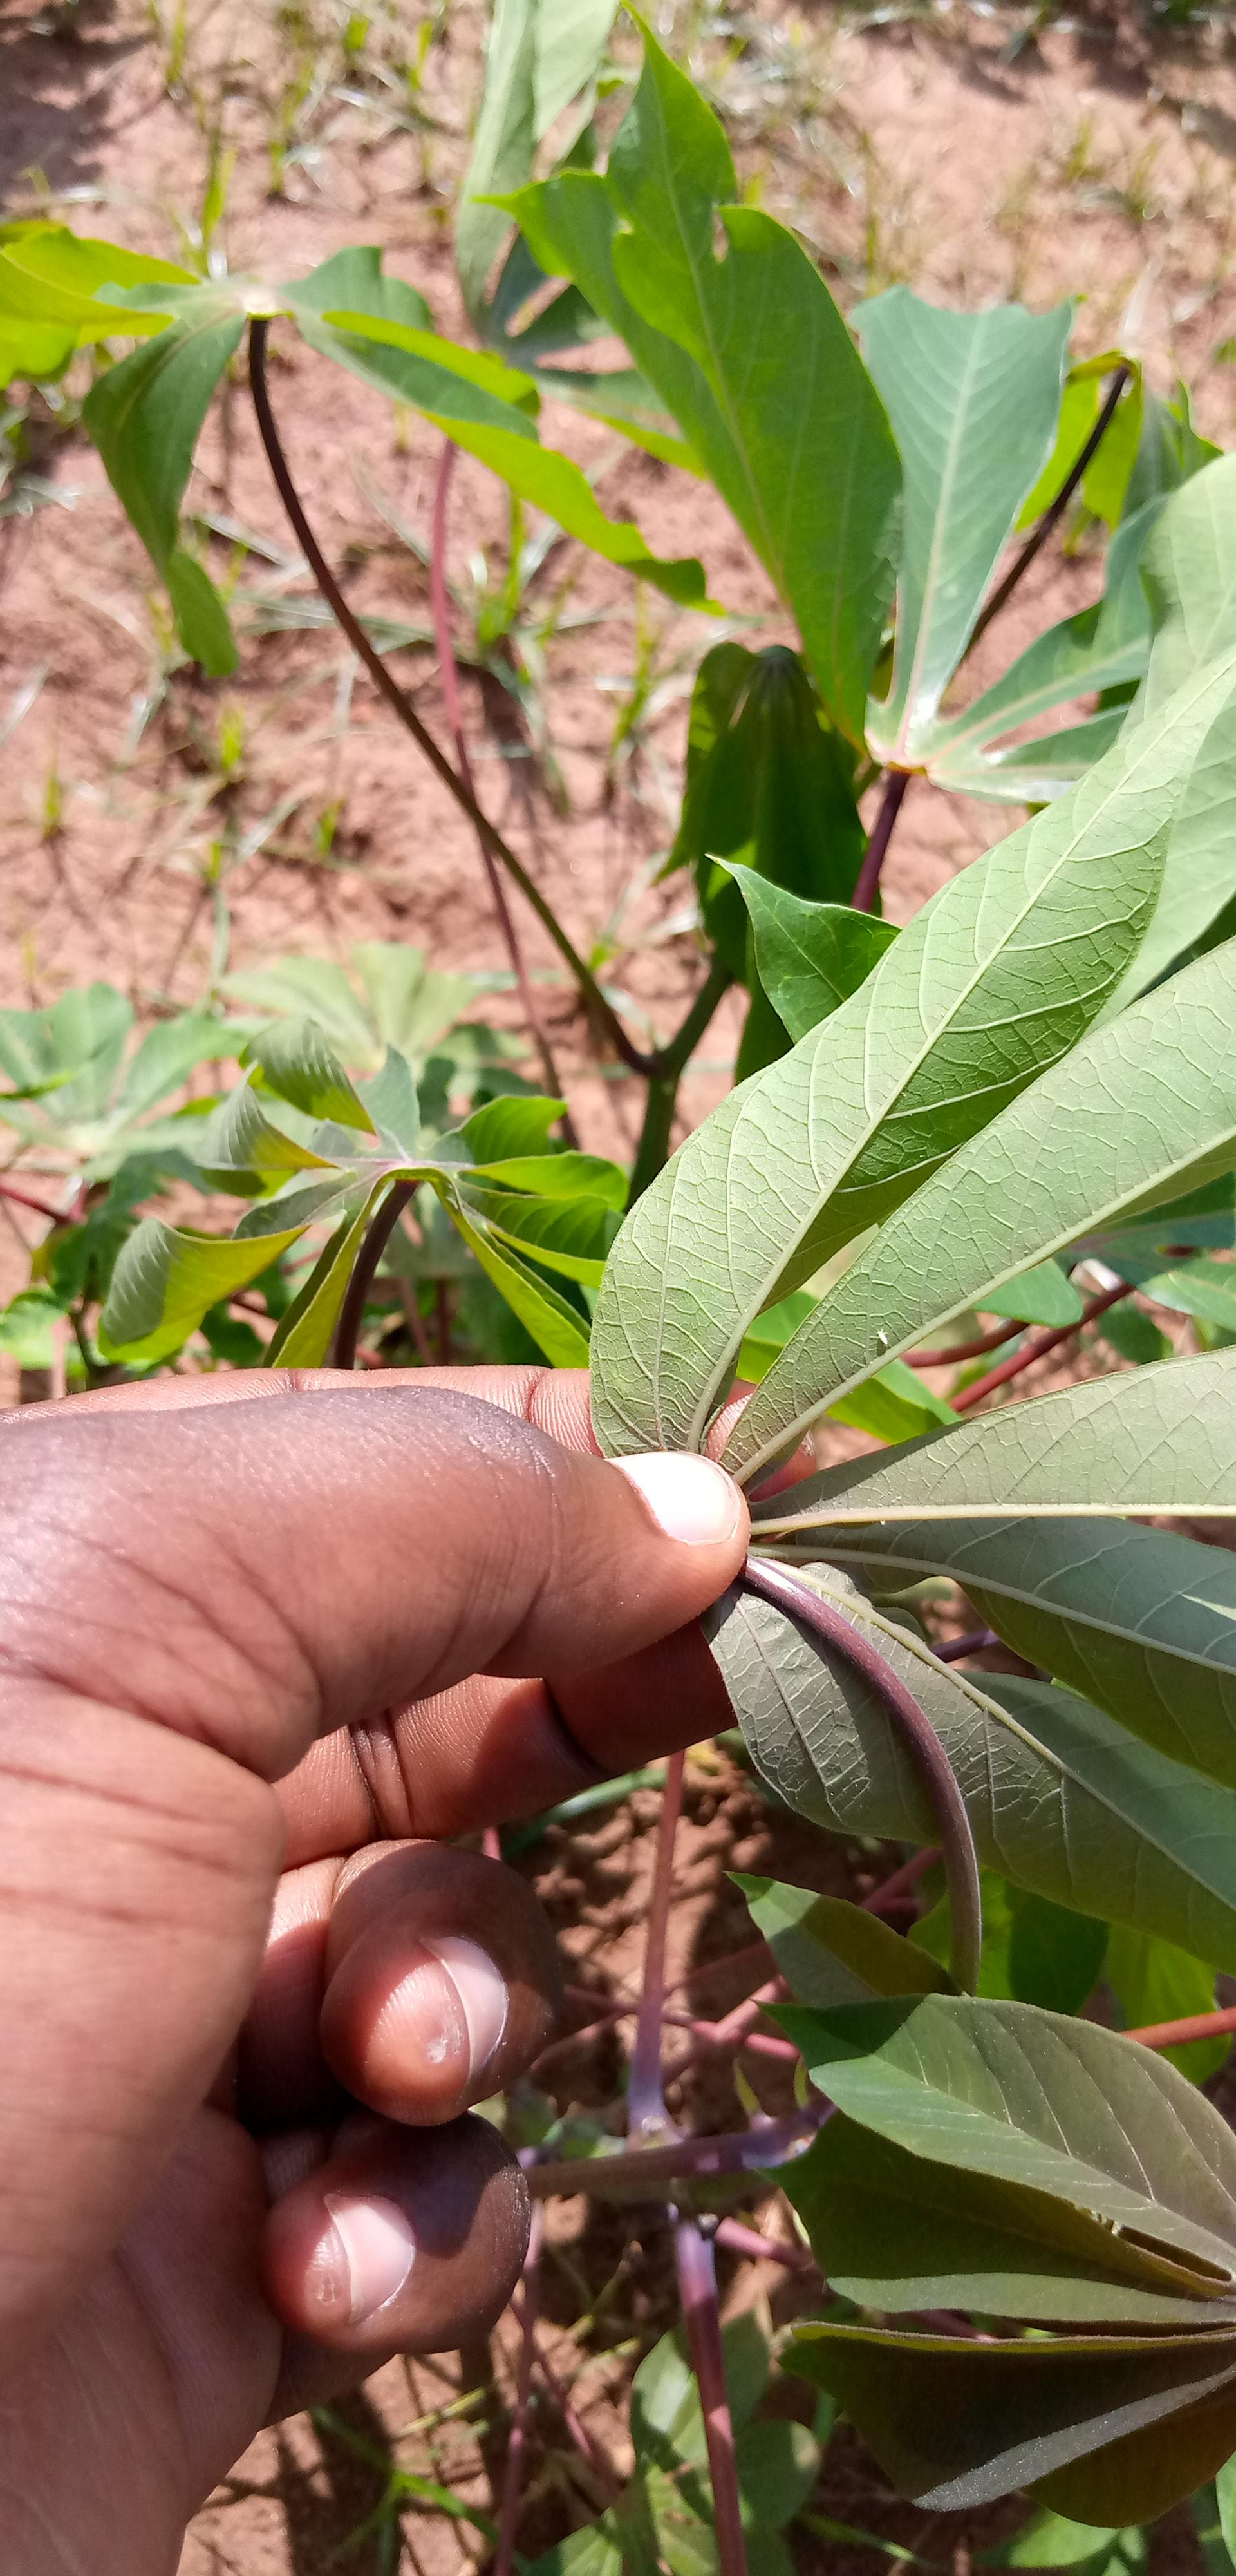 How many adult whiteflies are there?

2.